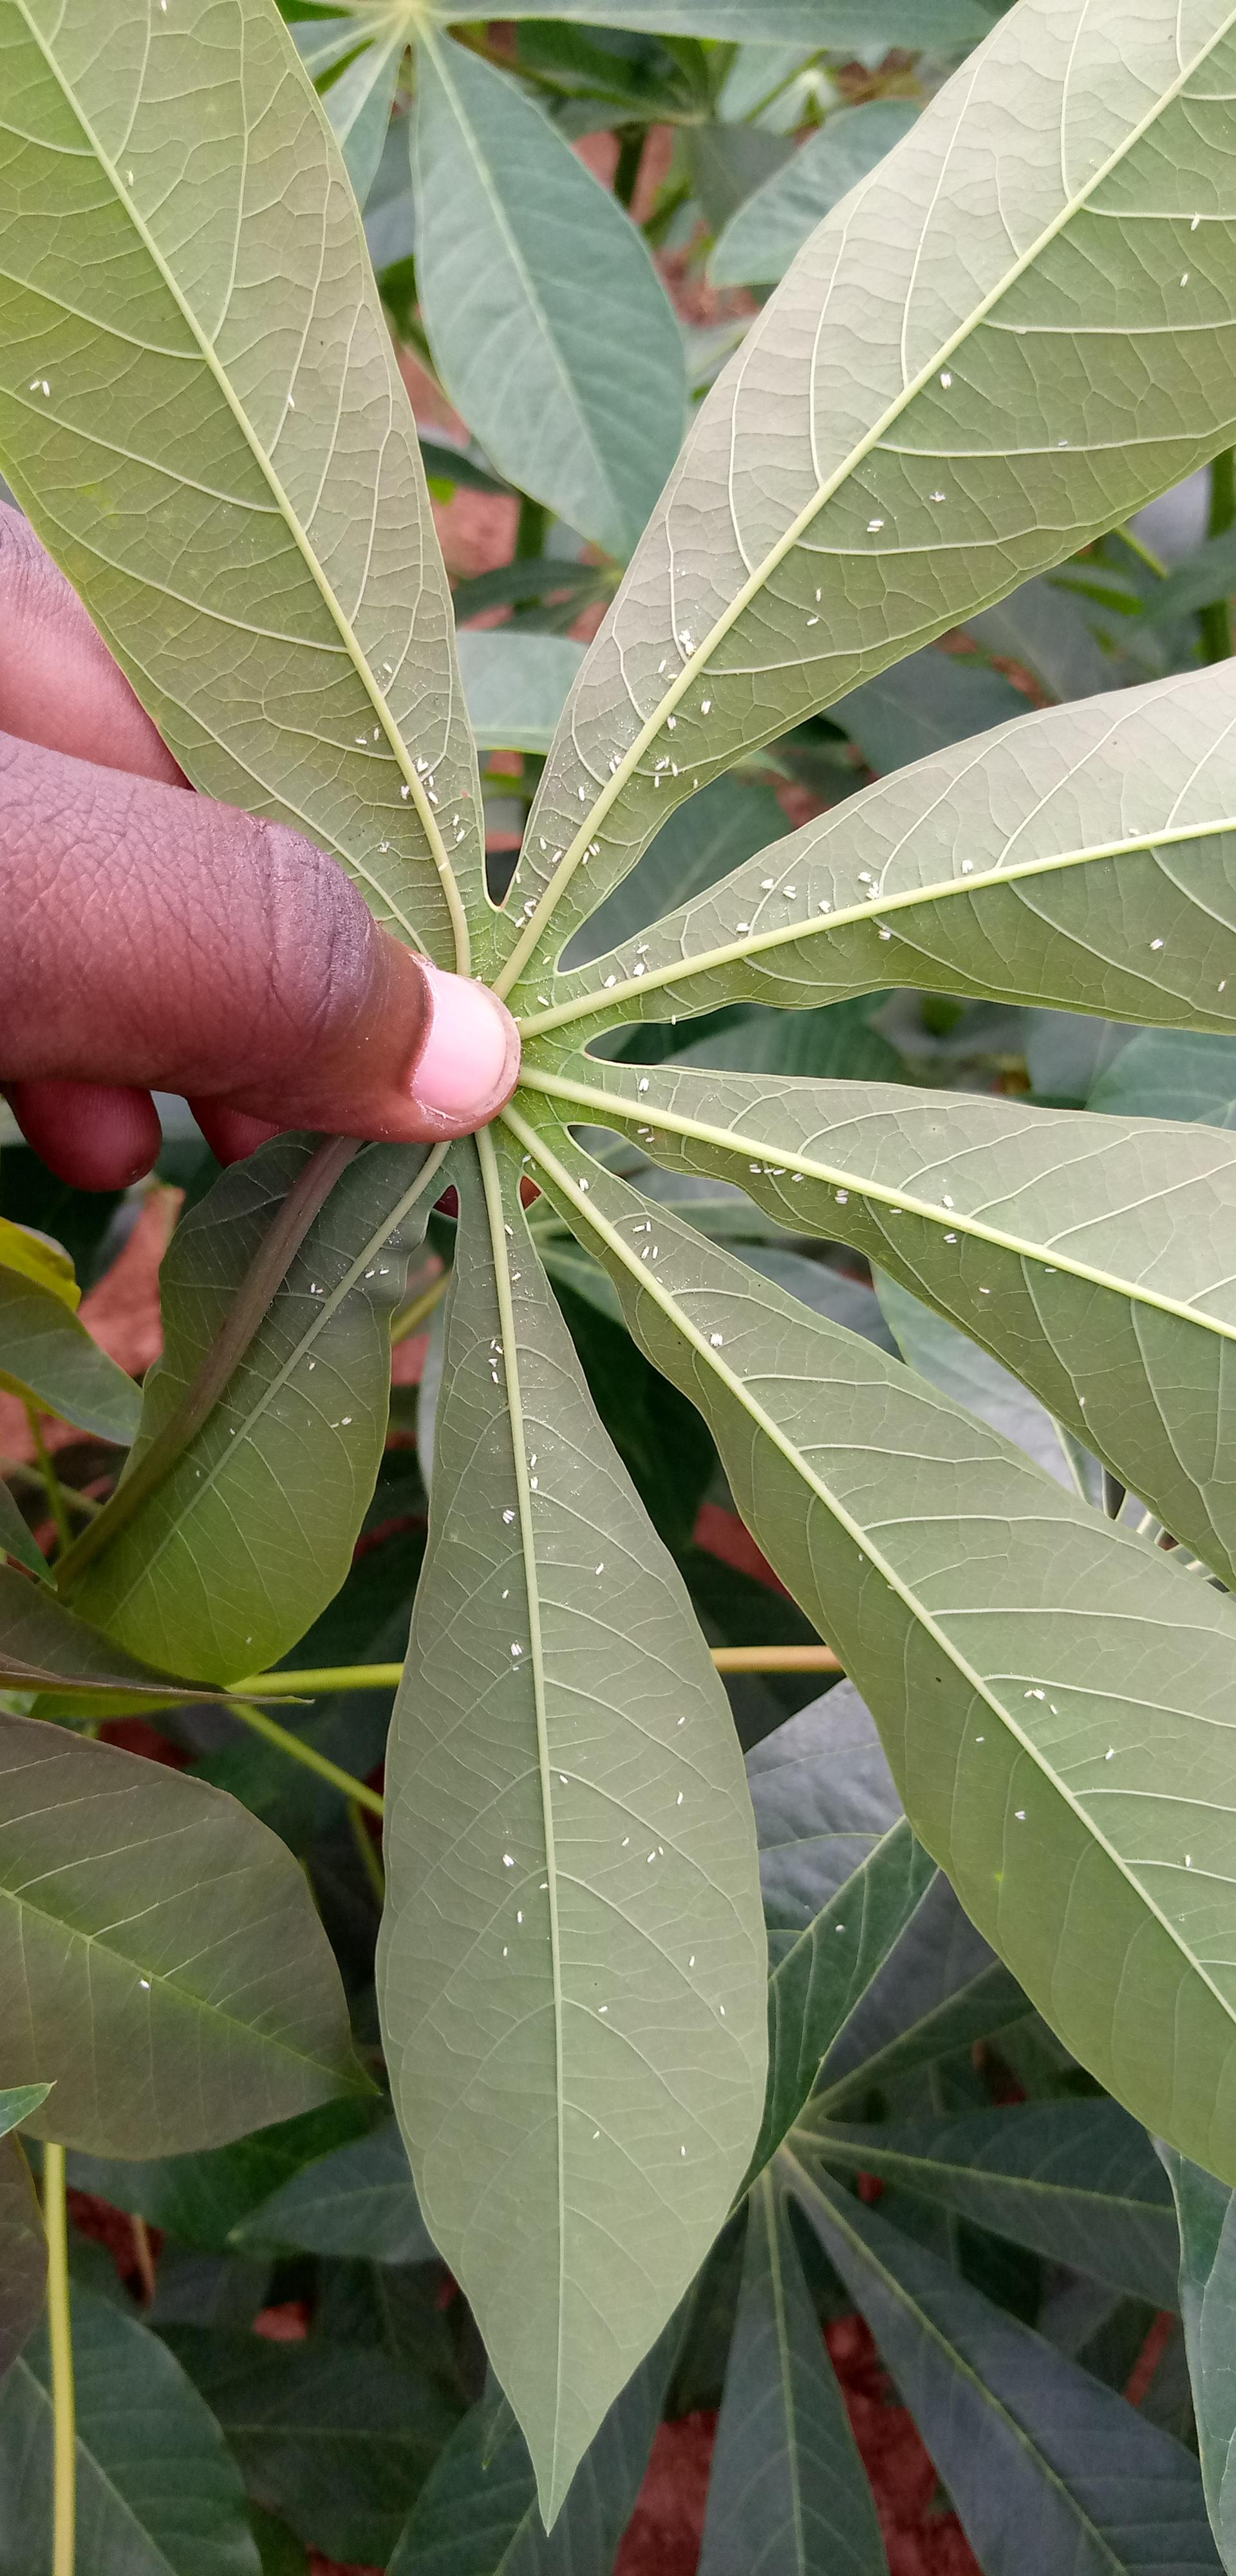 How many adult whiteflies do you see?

114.